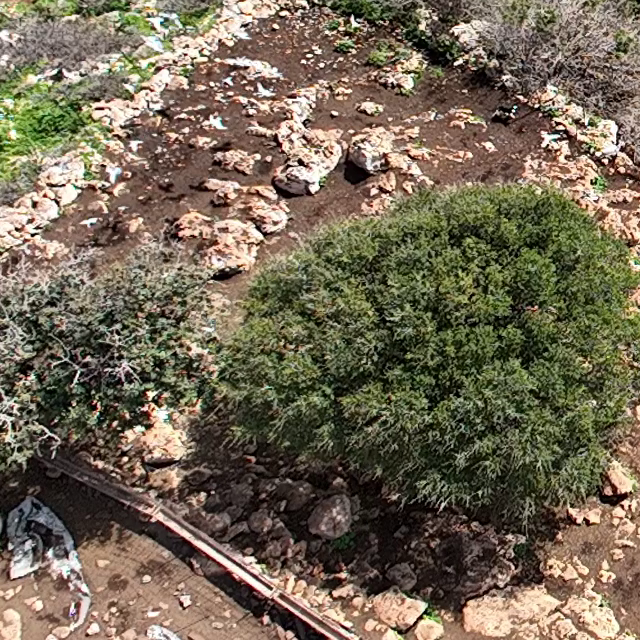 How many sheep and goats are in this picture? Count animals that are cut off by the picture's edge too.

0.